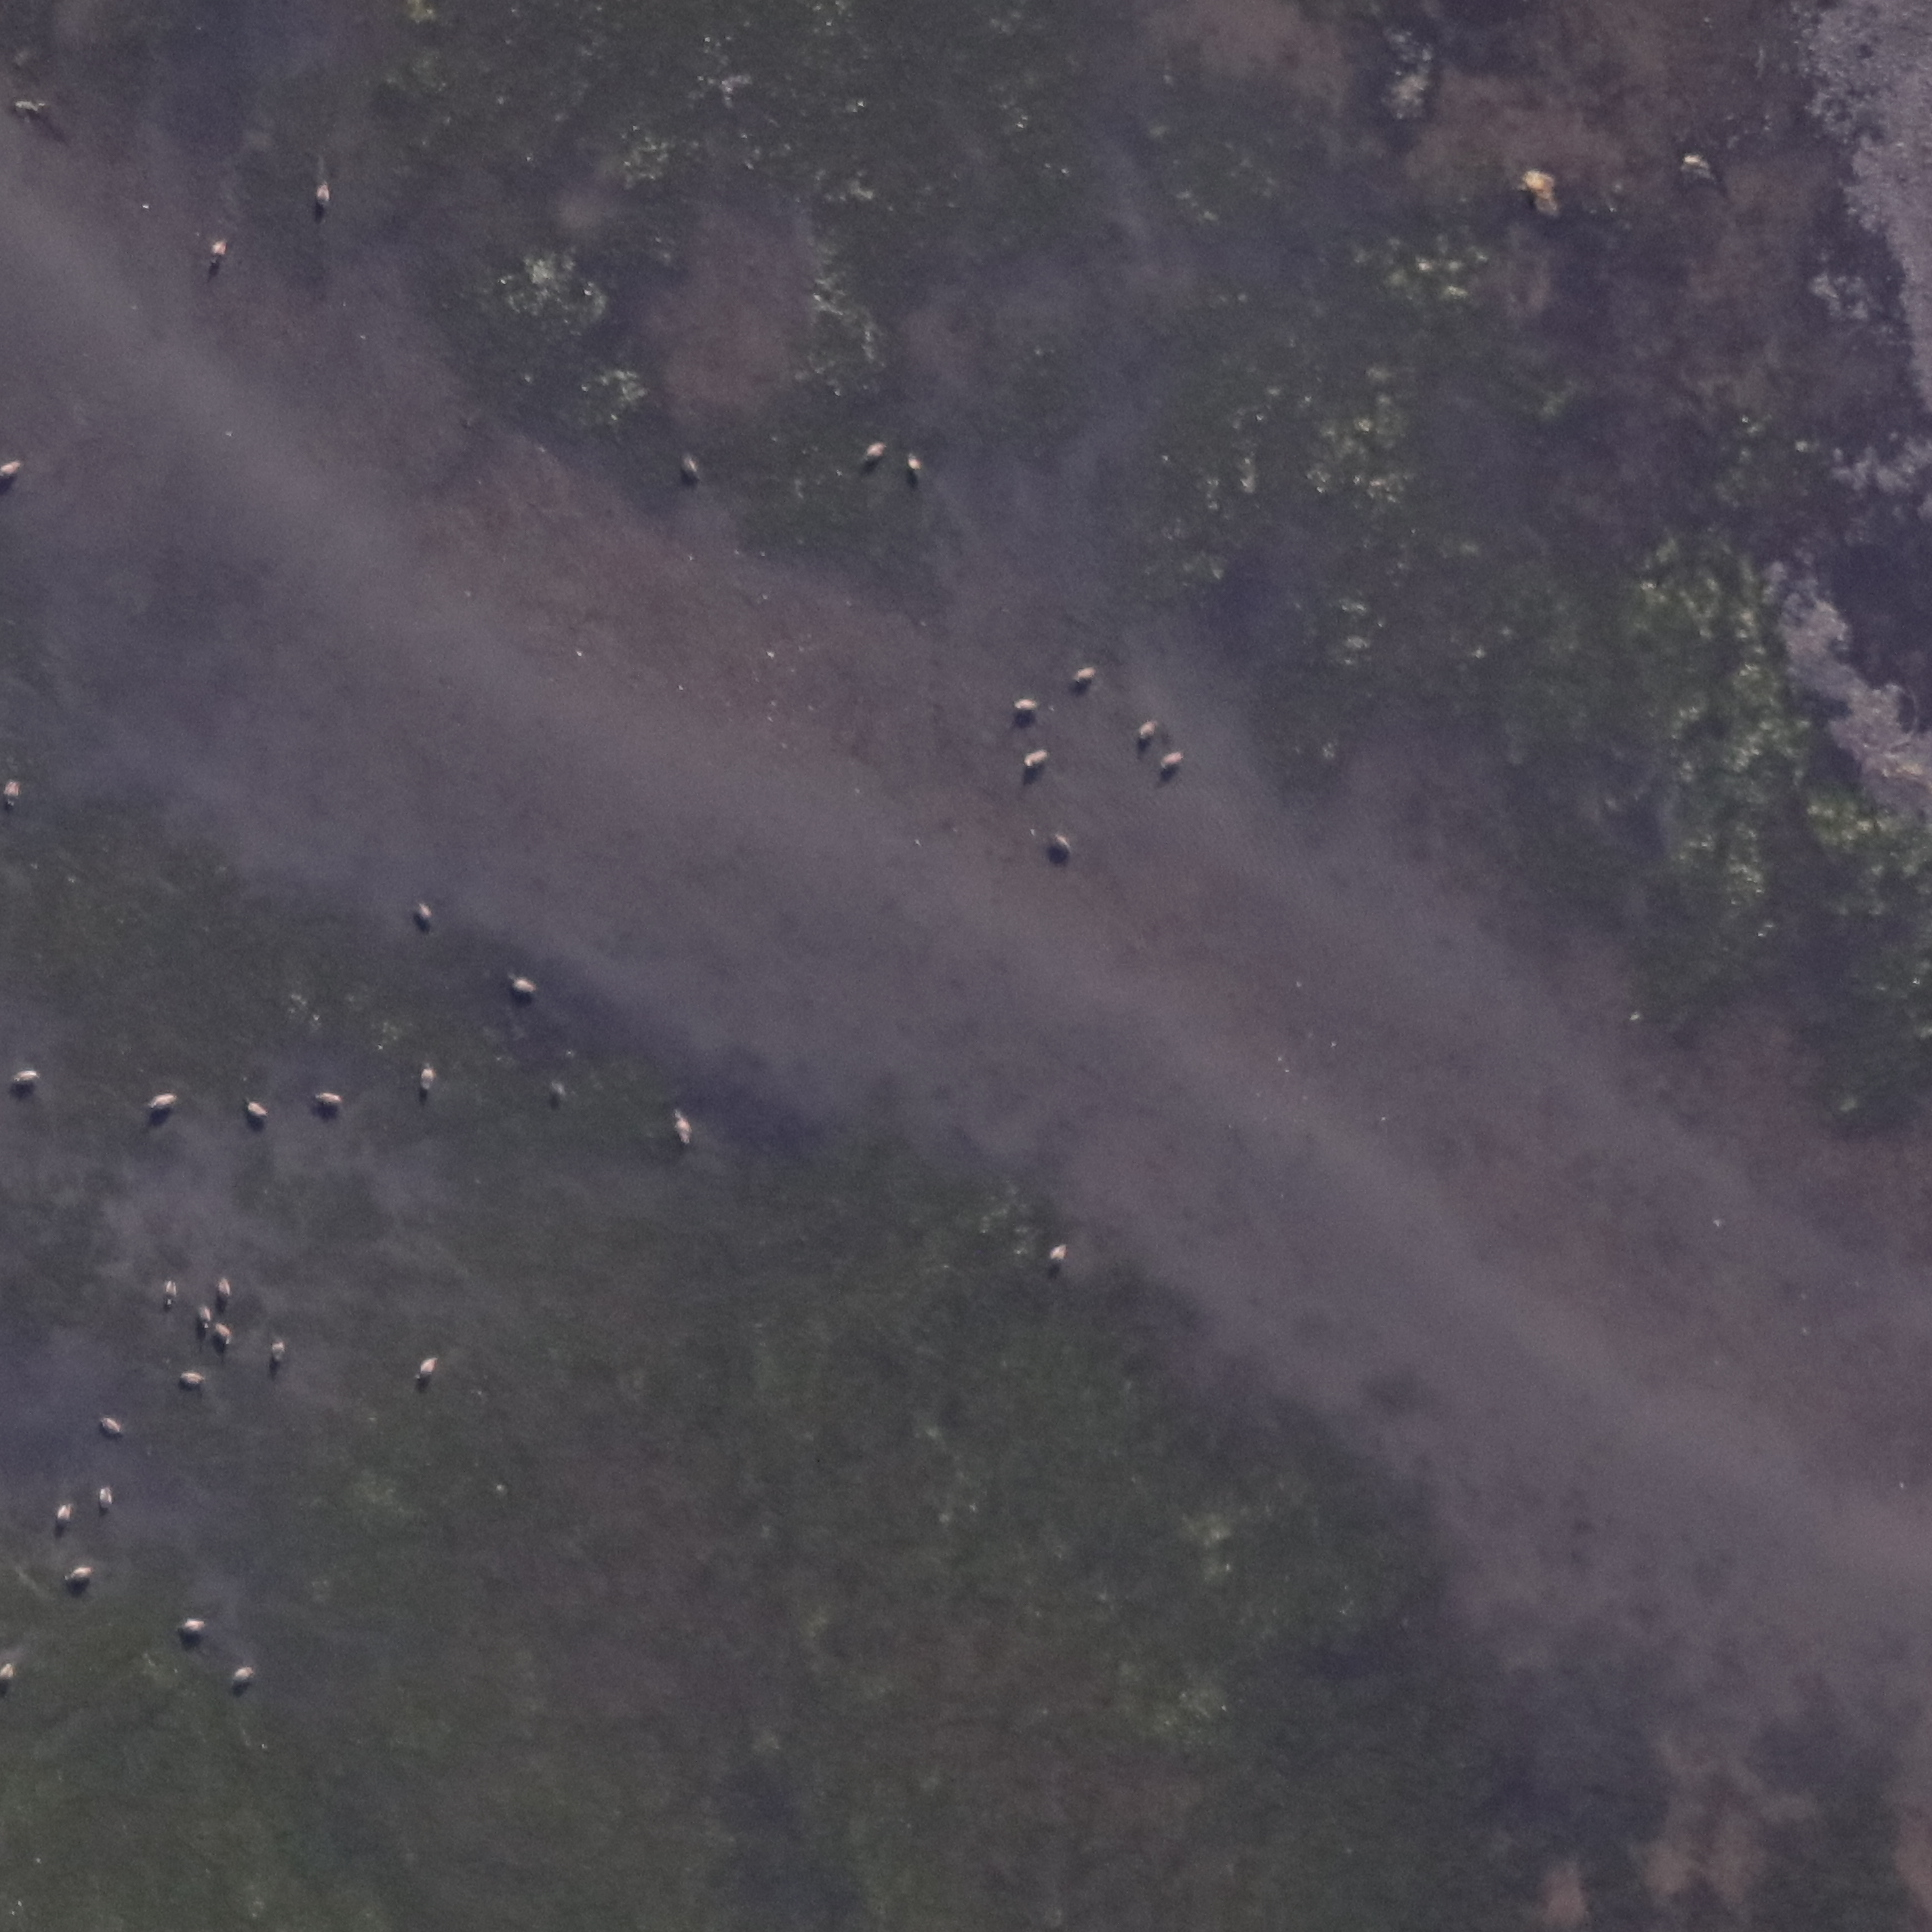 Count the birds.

37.